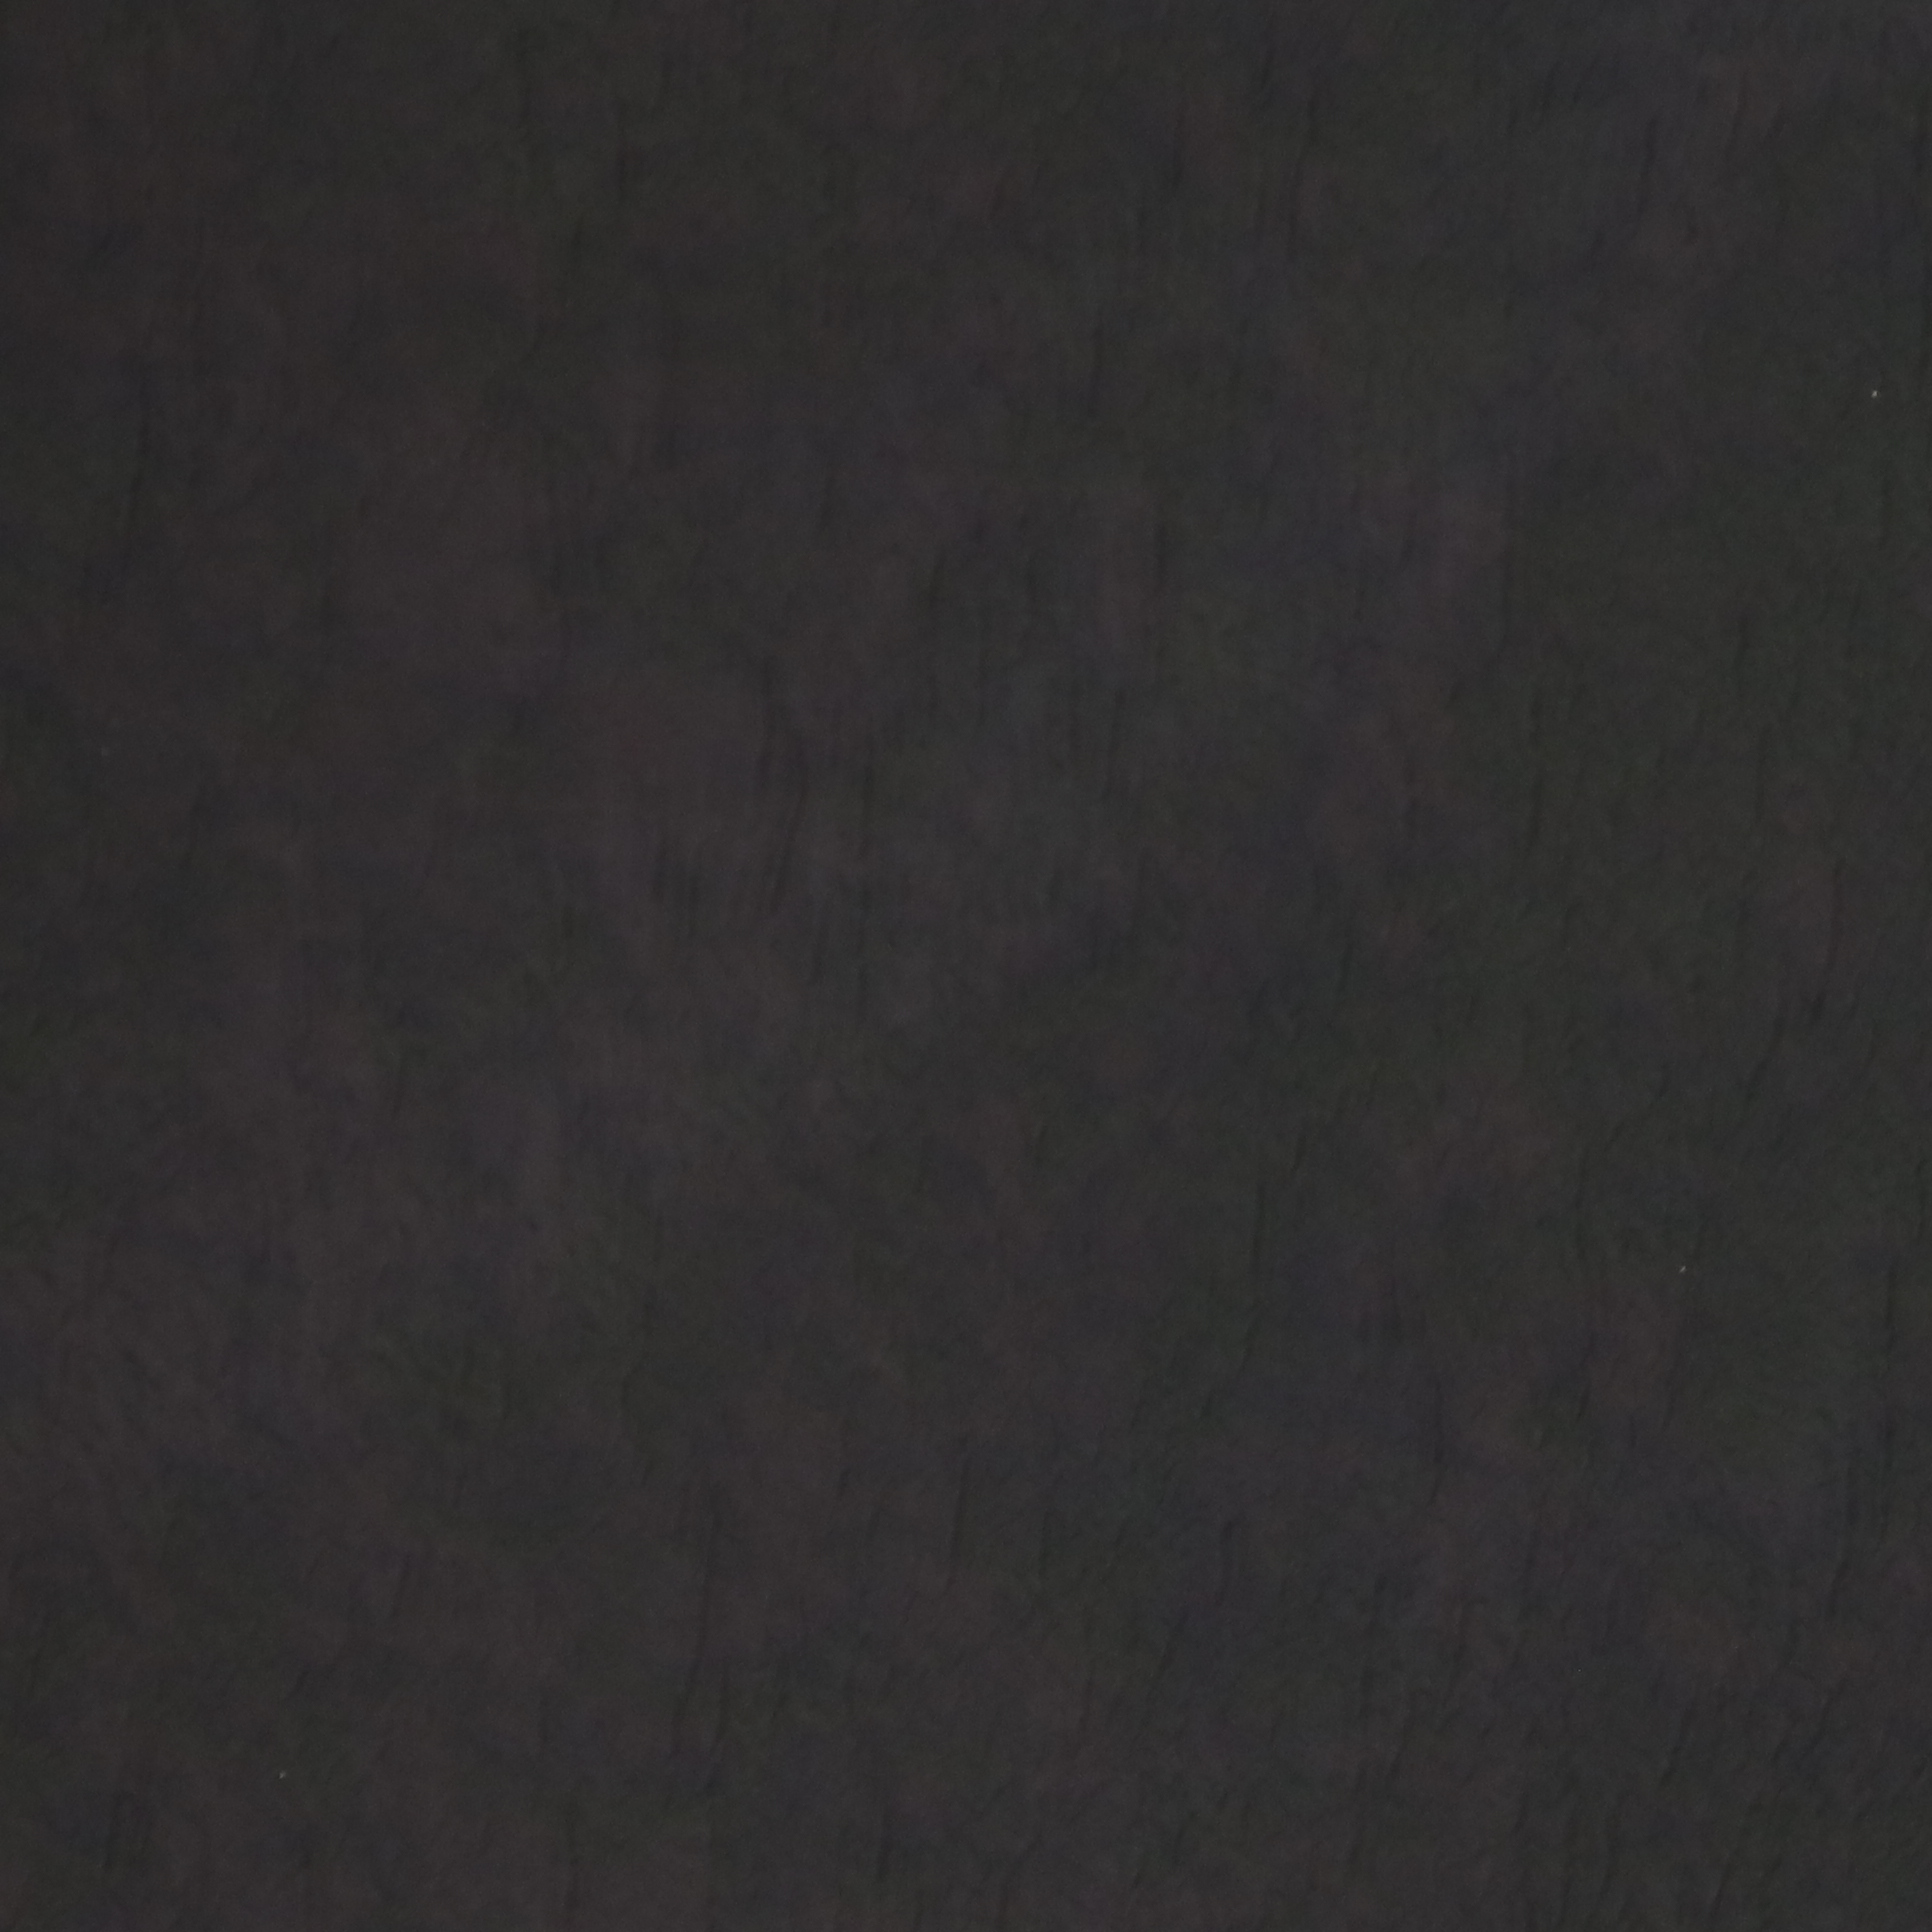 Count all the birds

0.